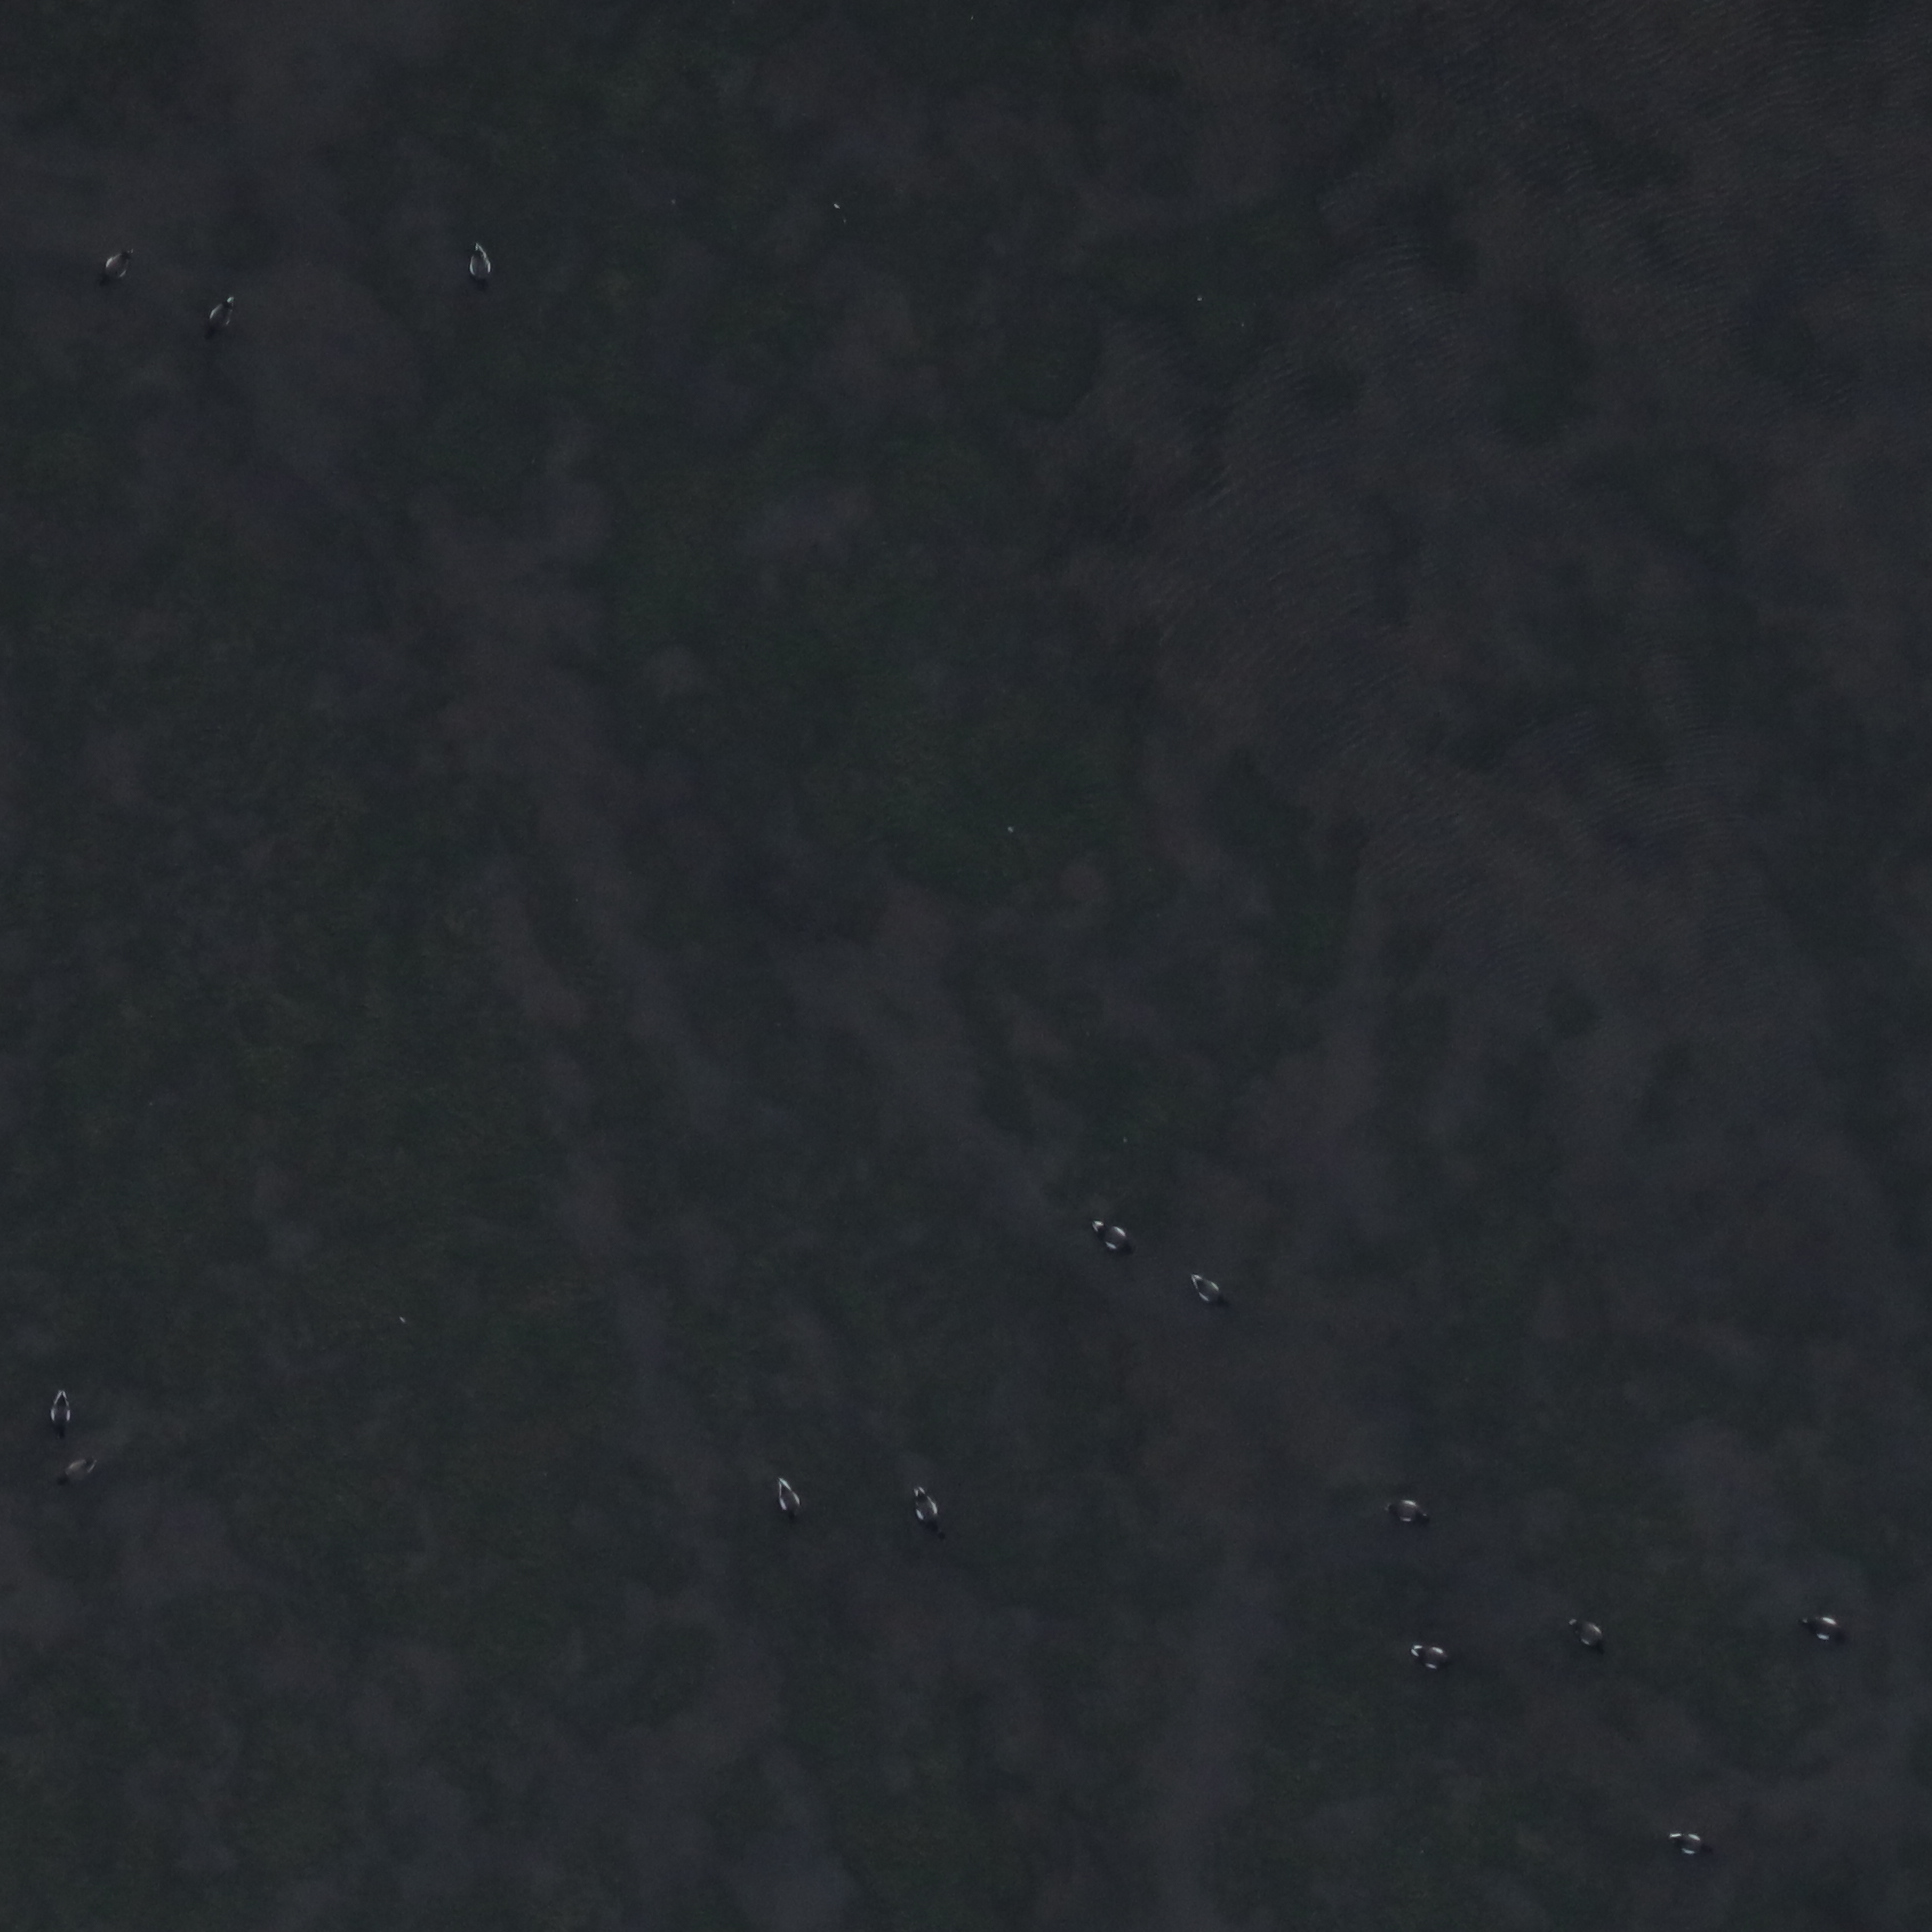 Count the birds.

14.